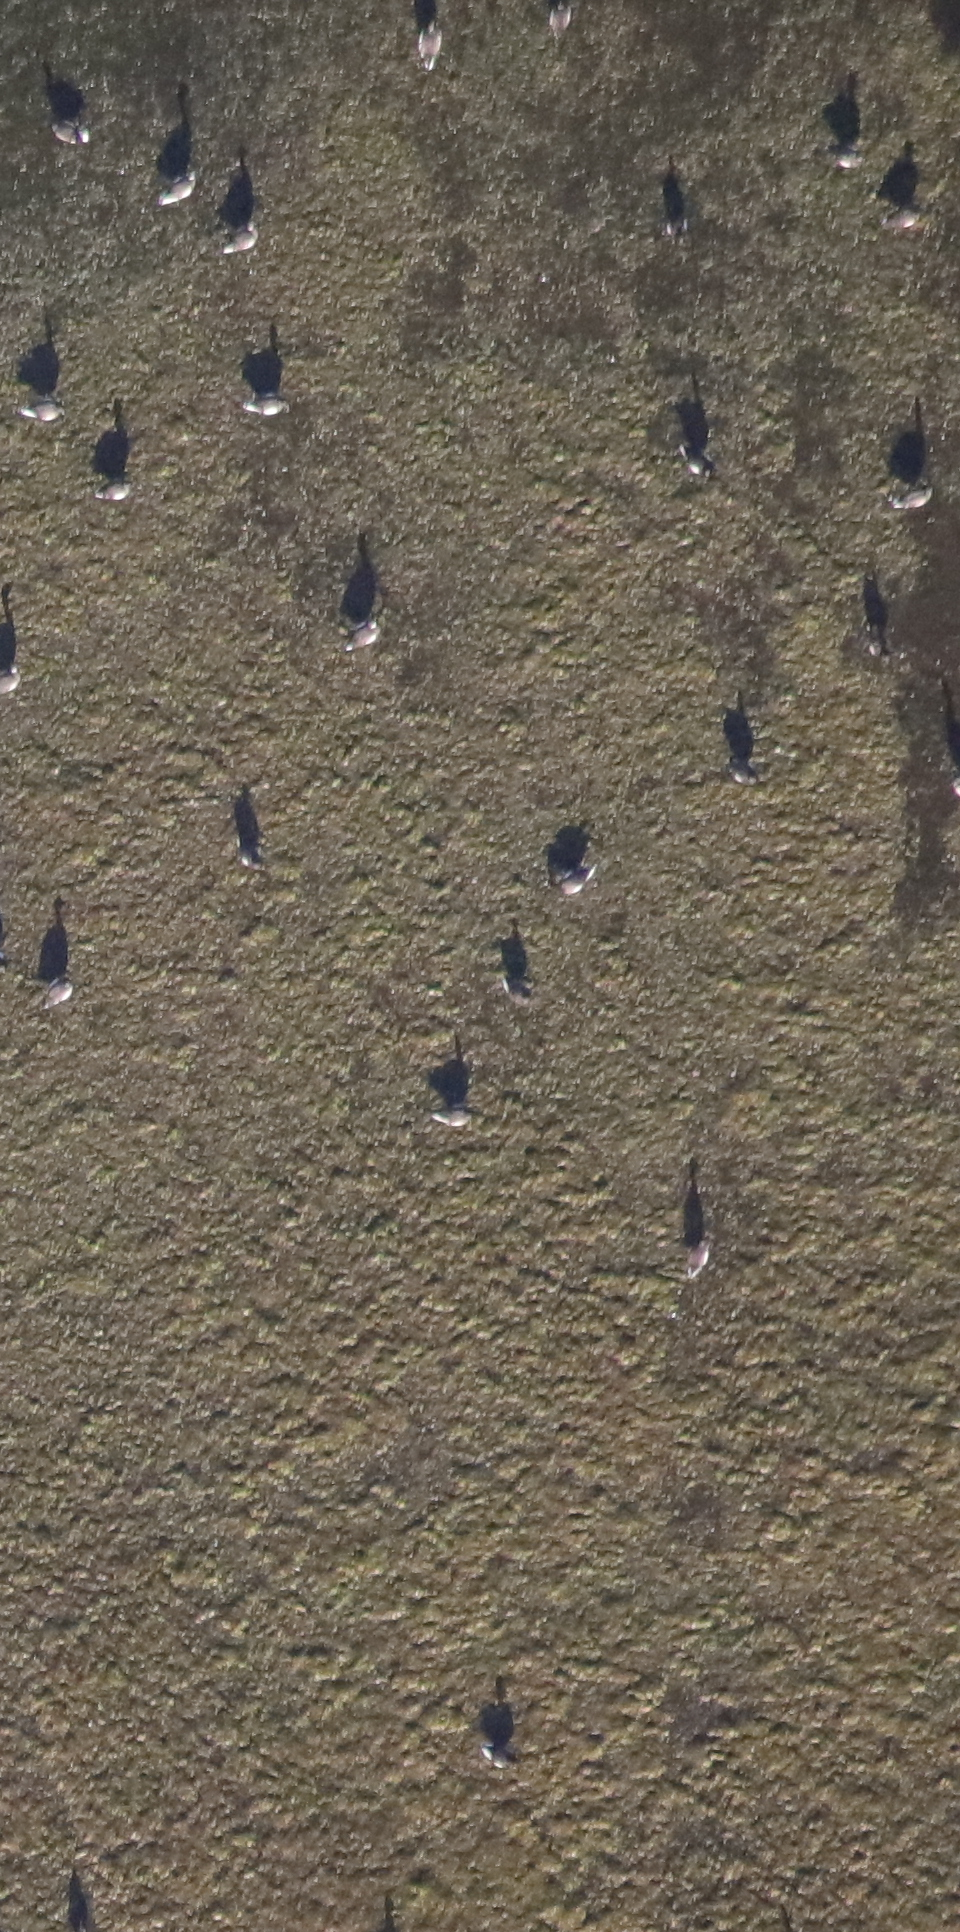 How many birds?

24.